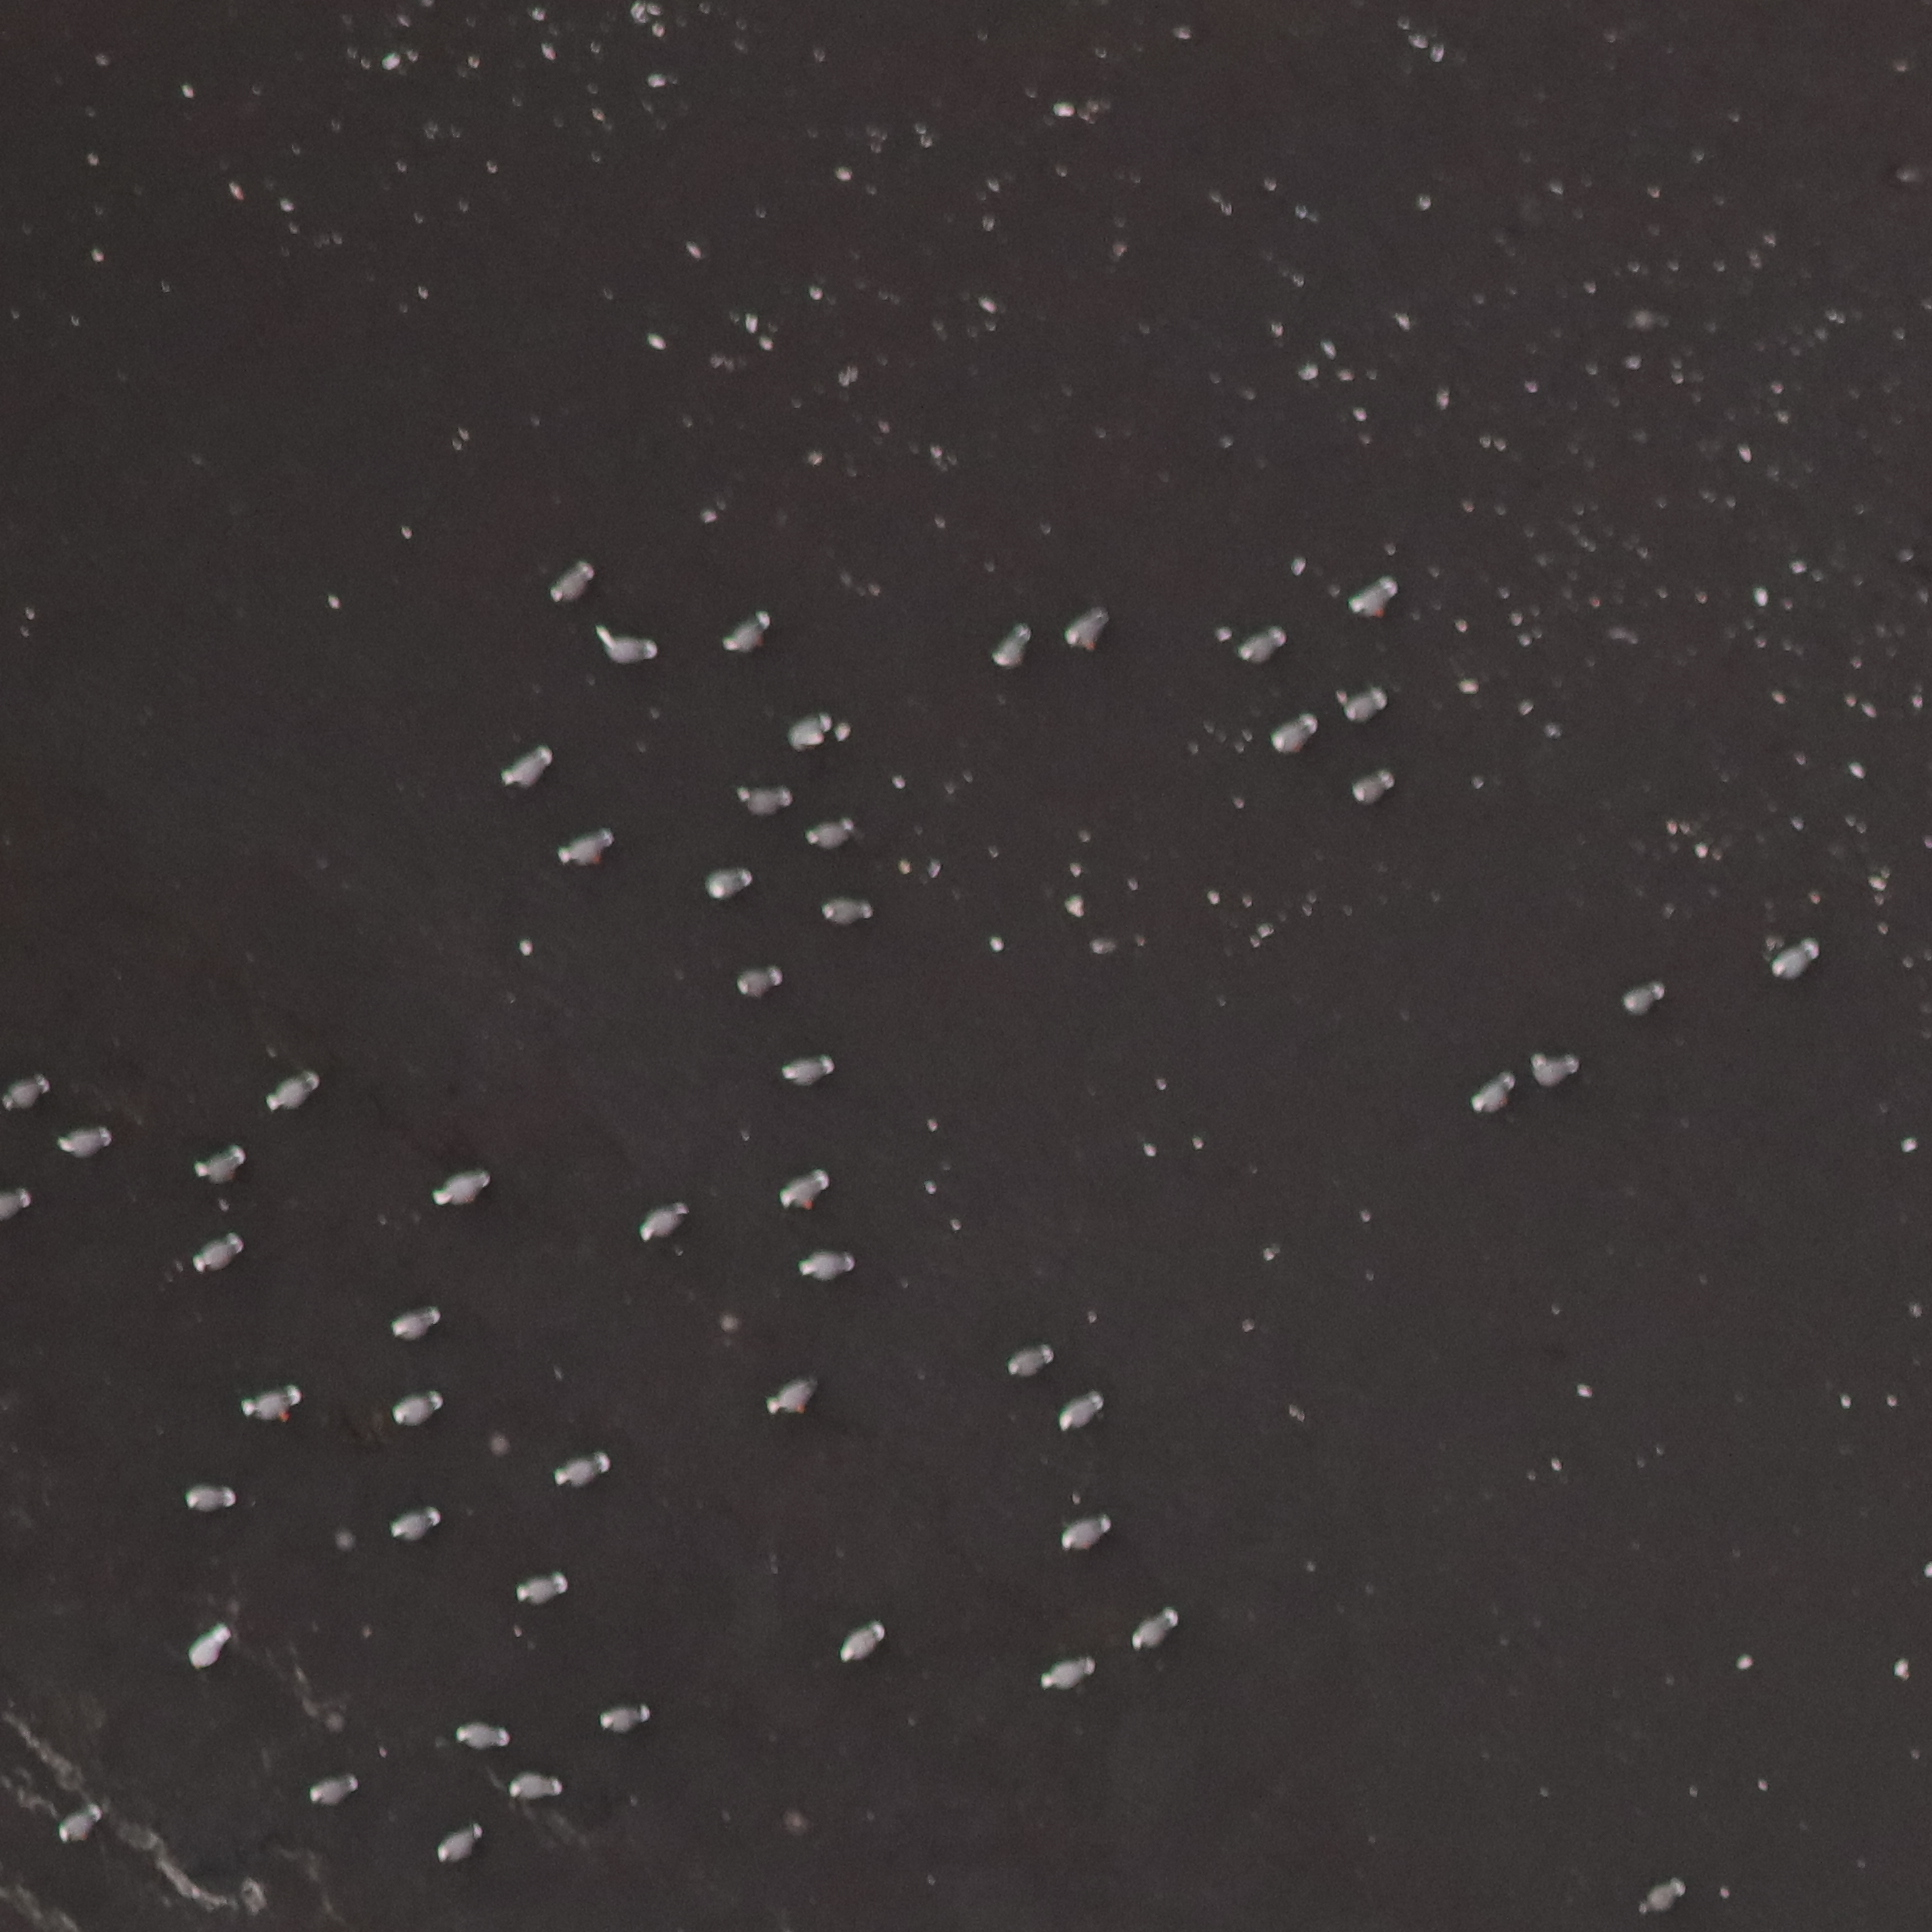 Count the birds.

55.